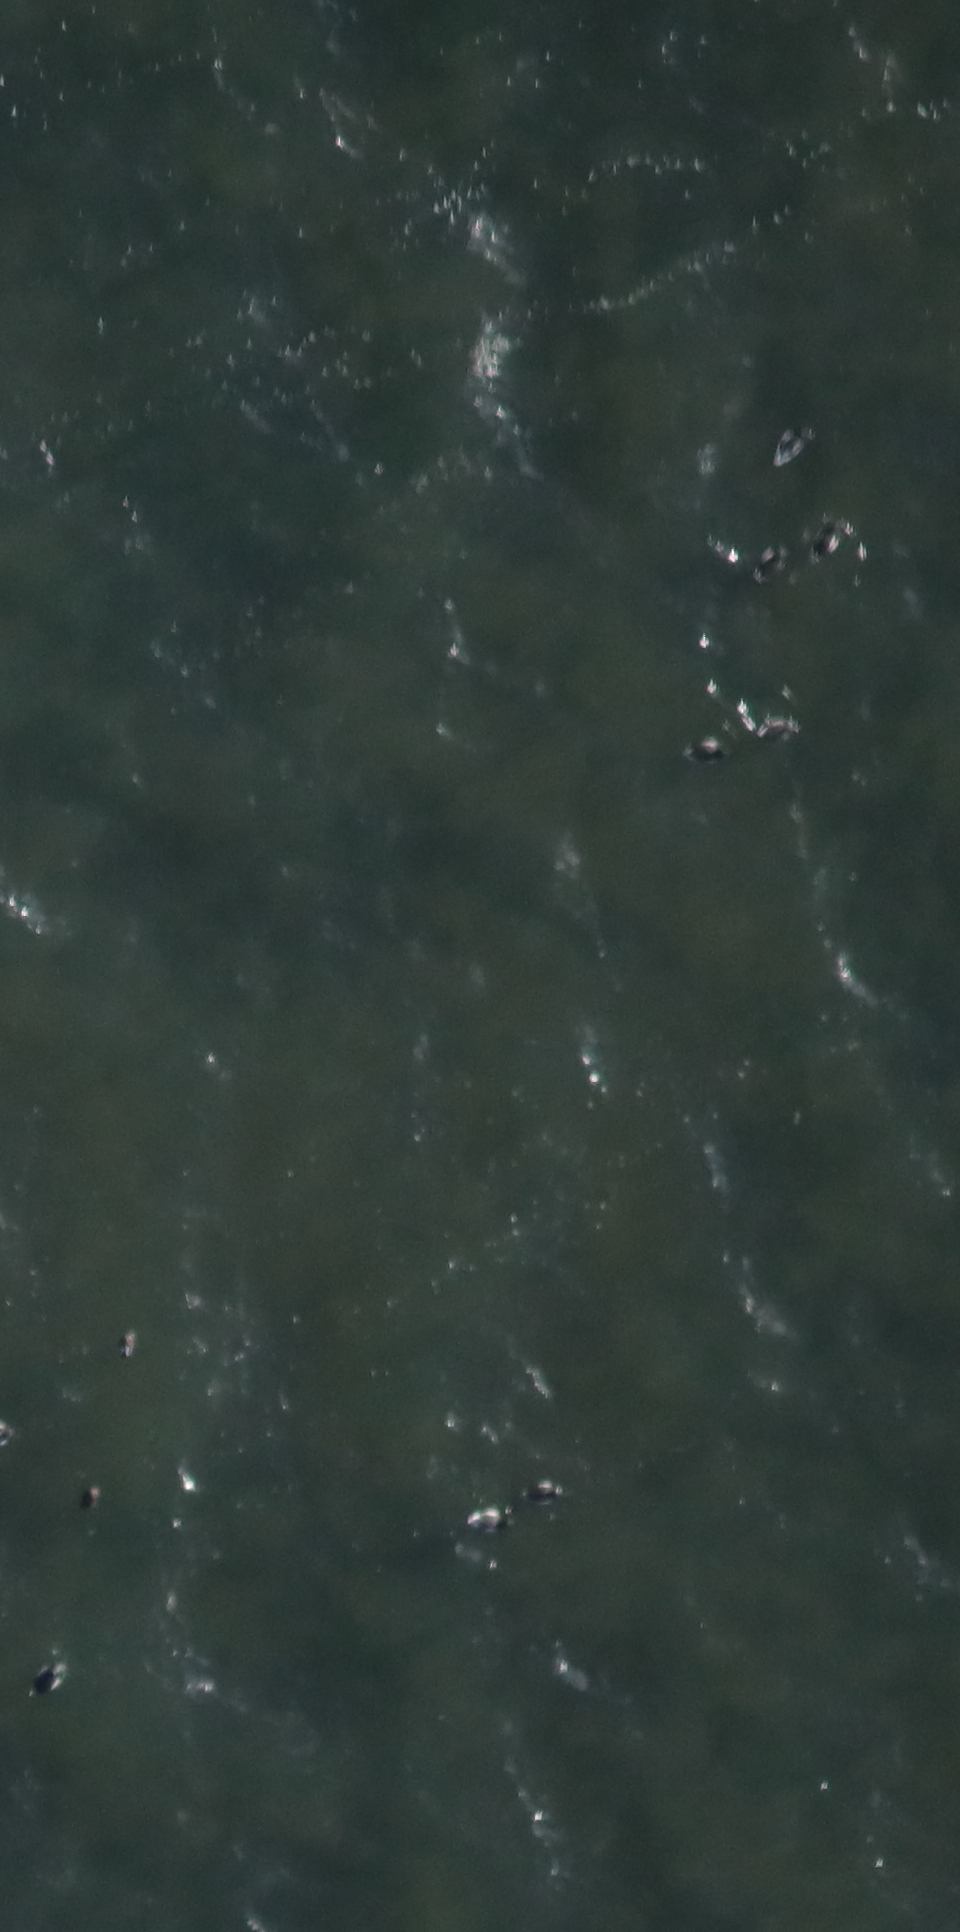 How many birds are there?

10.